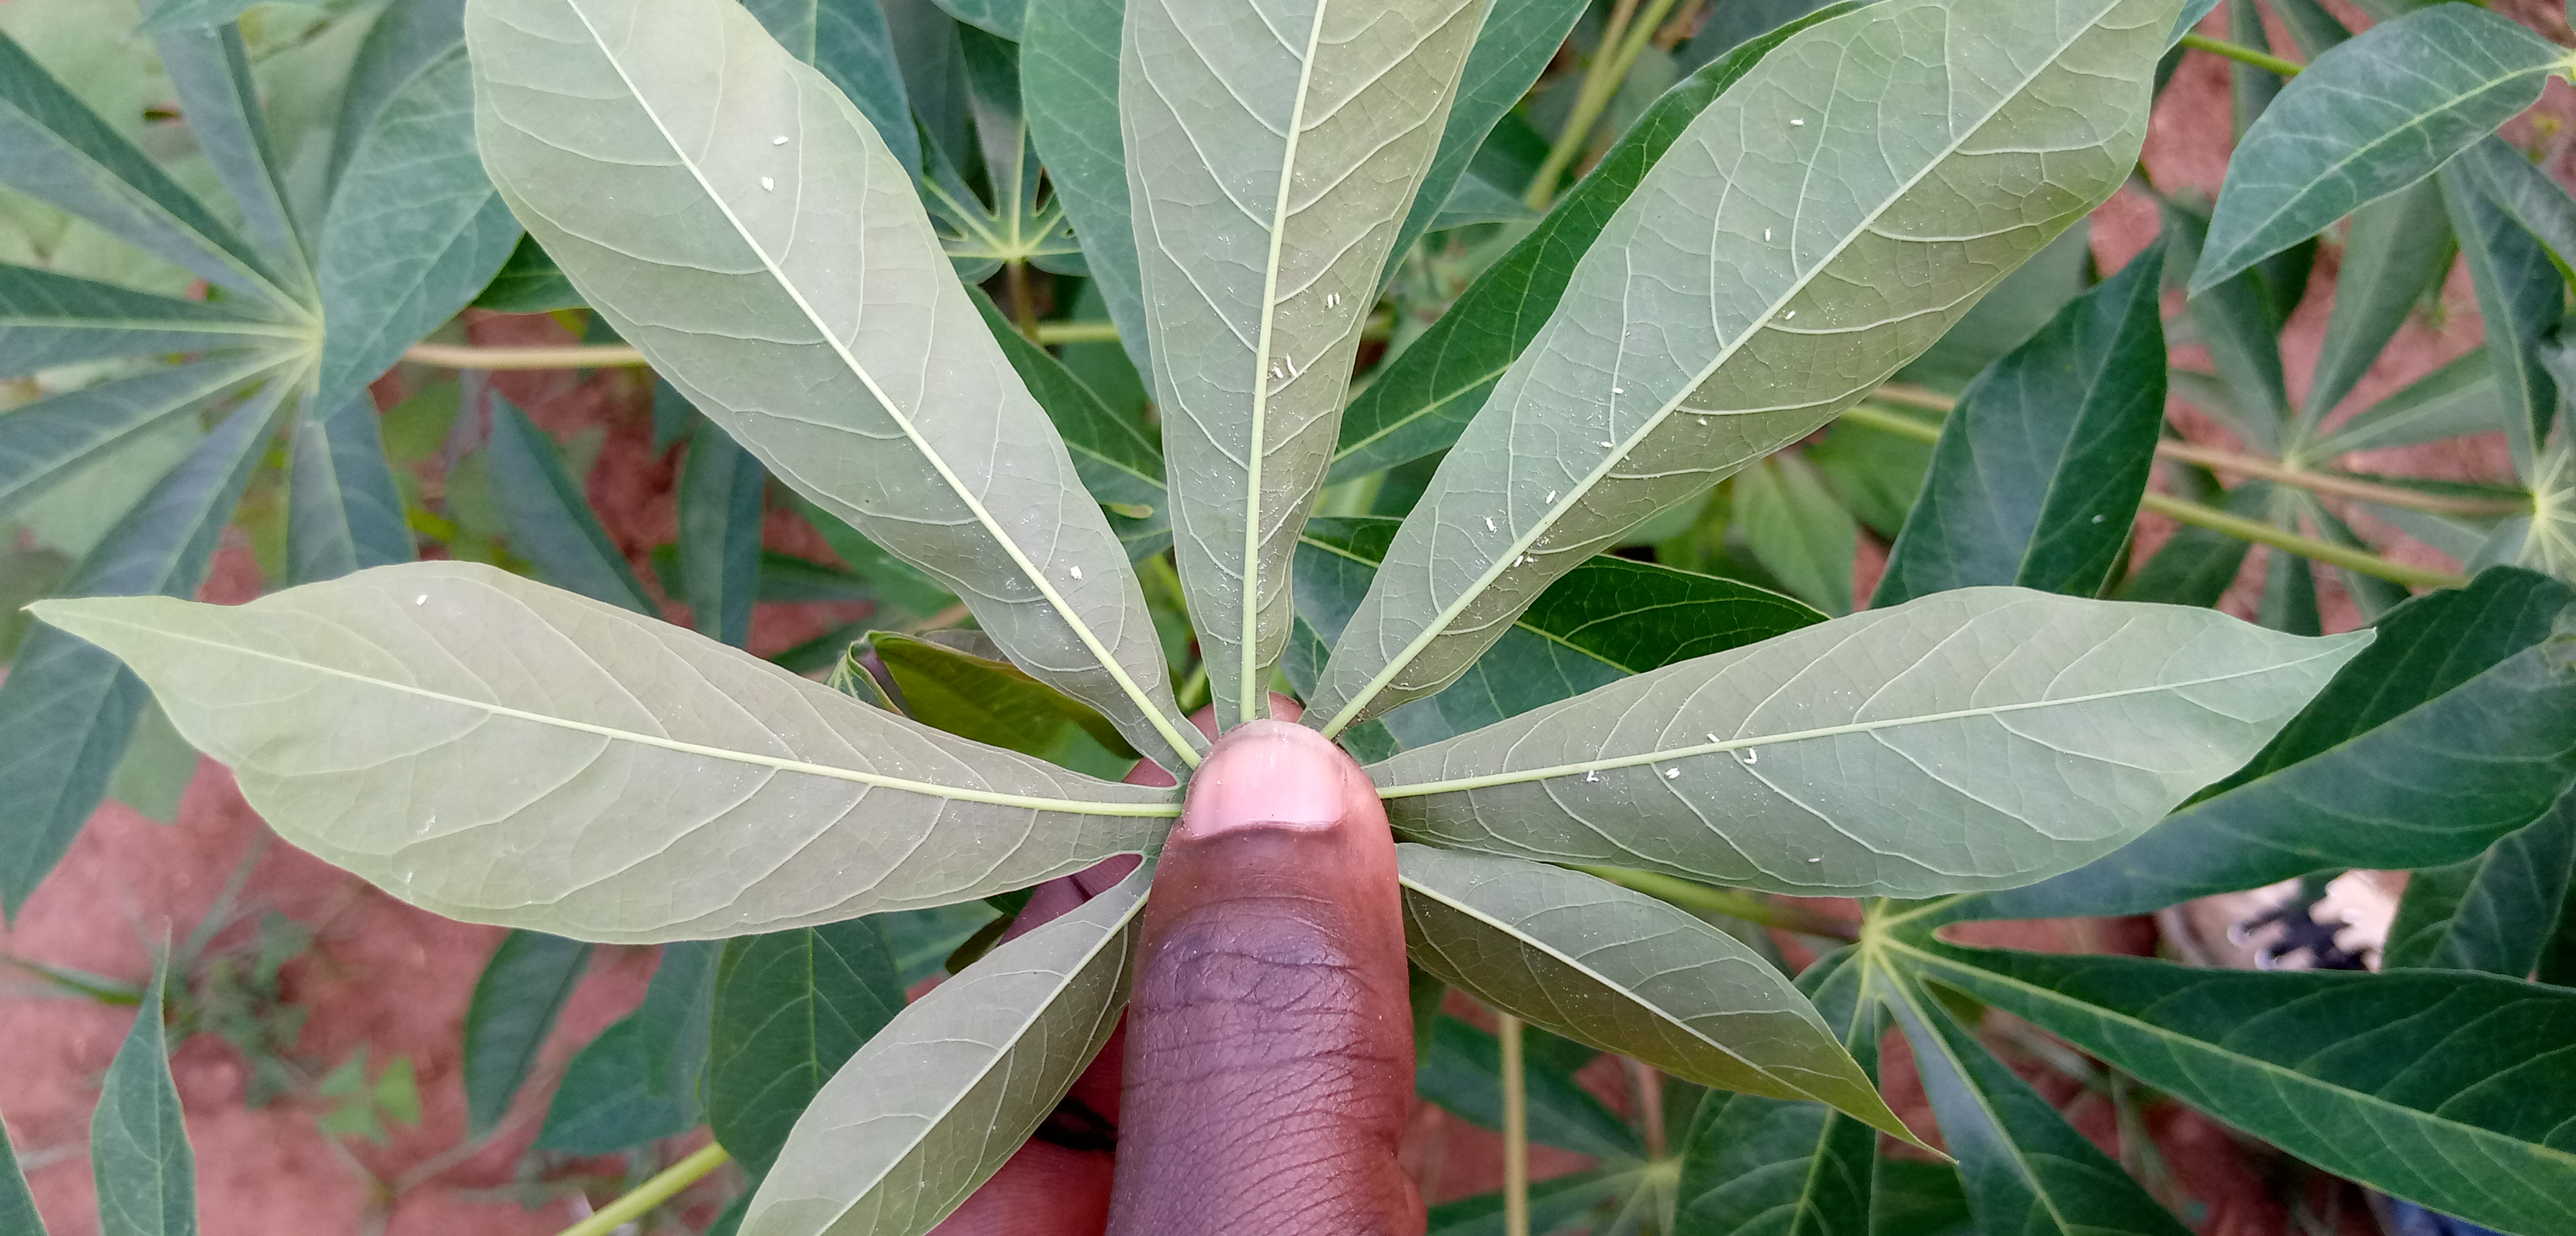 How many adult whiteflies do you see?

23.